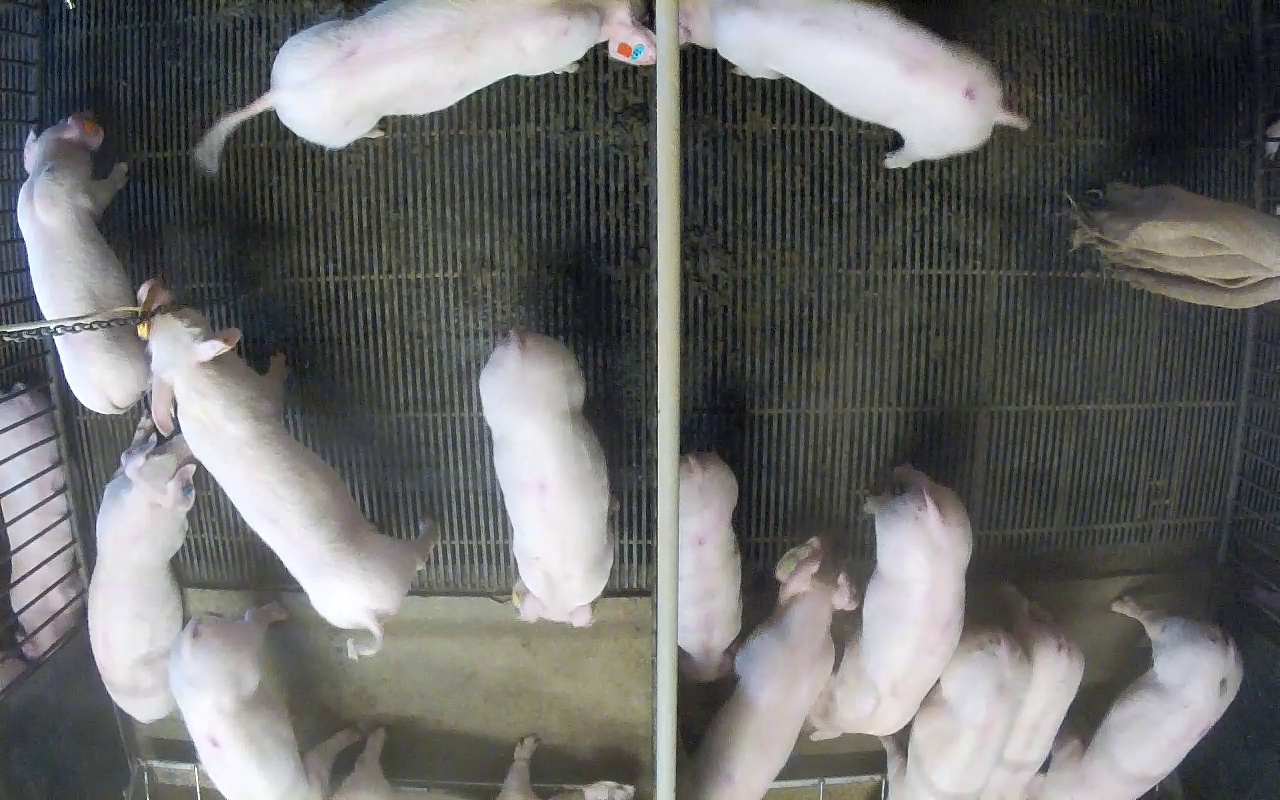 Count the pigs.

15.